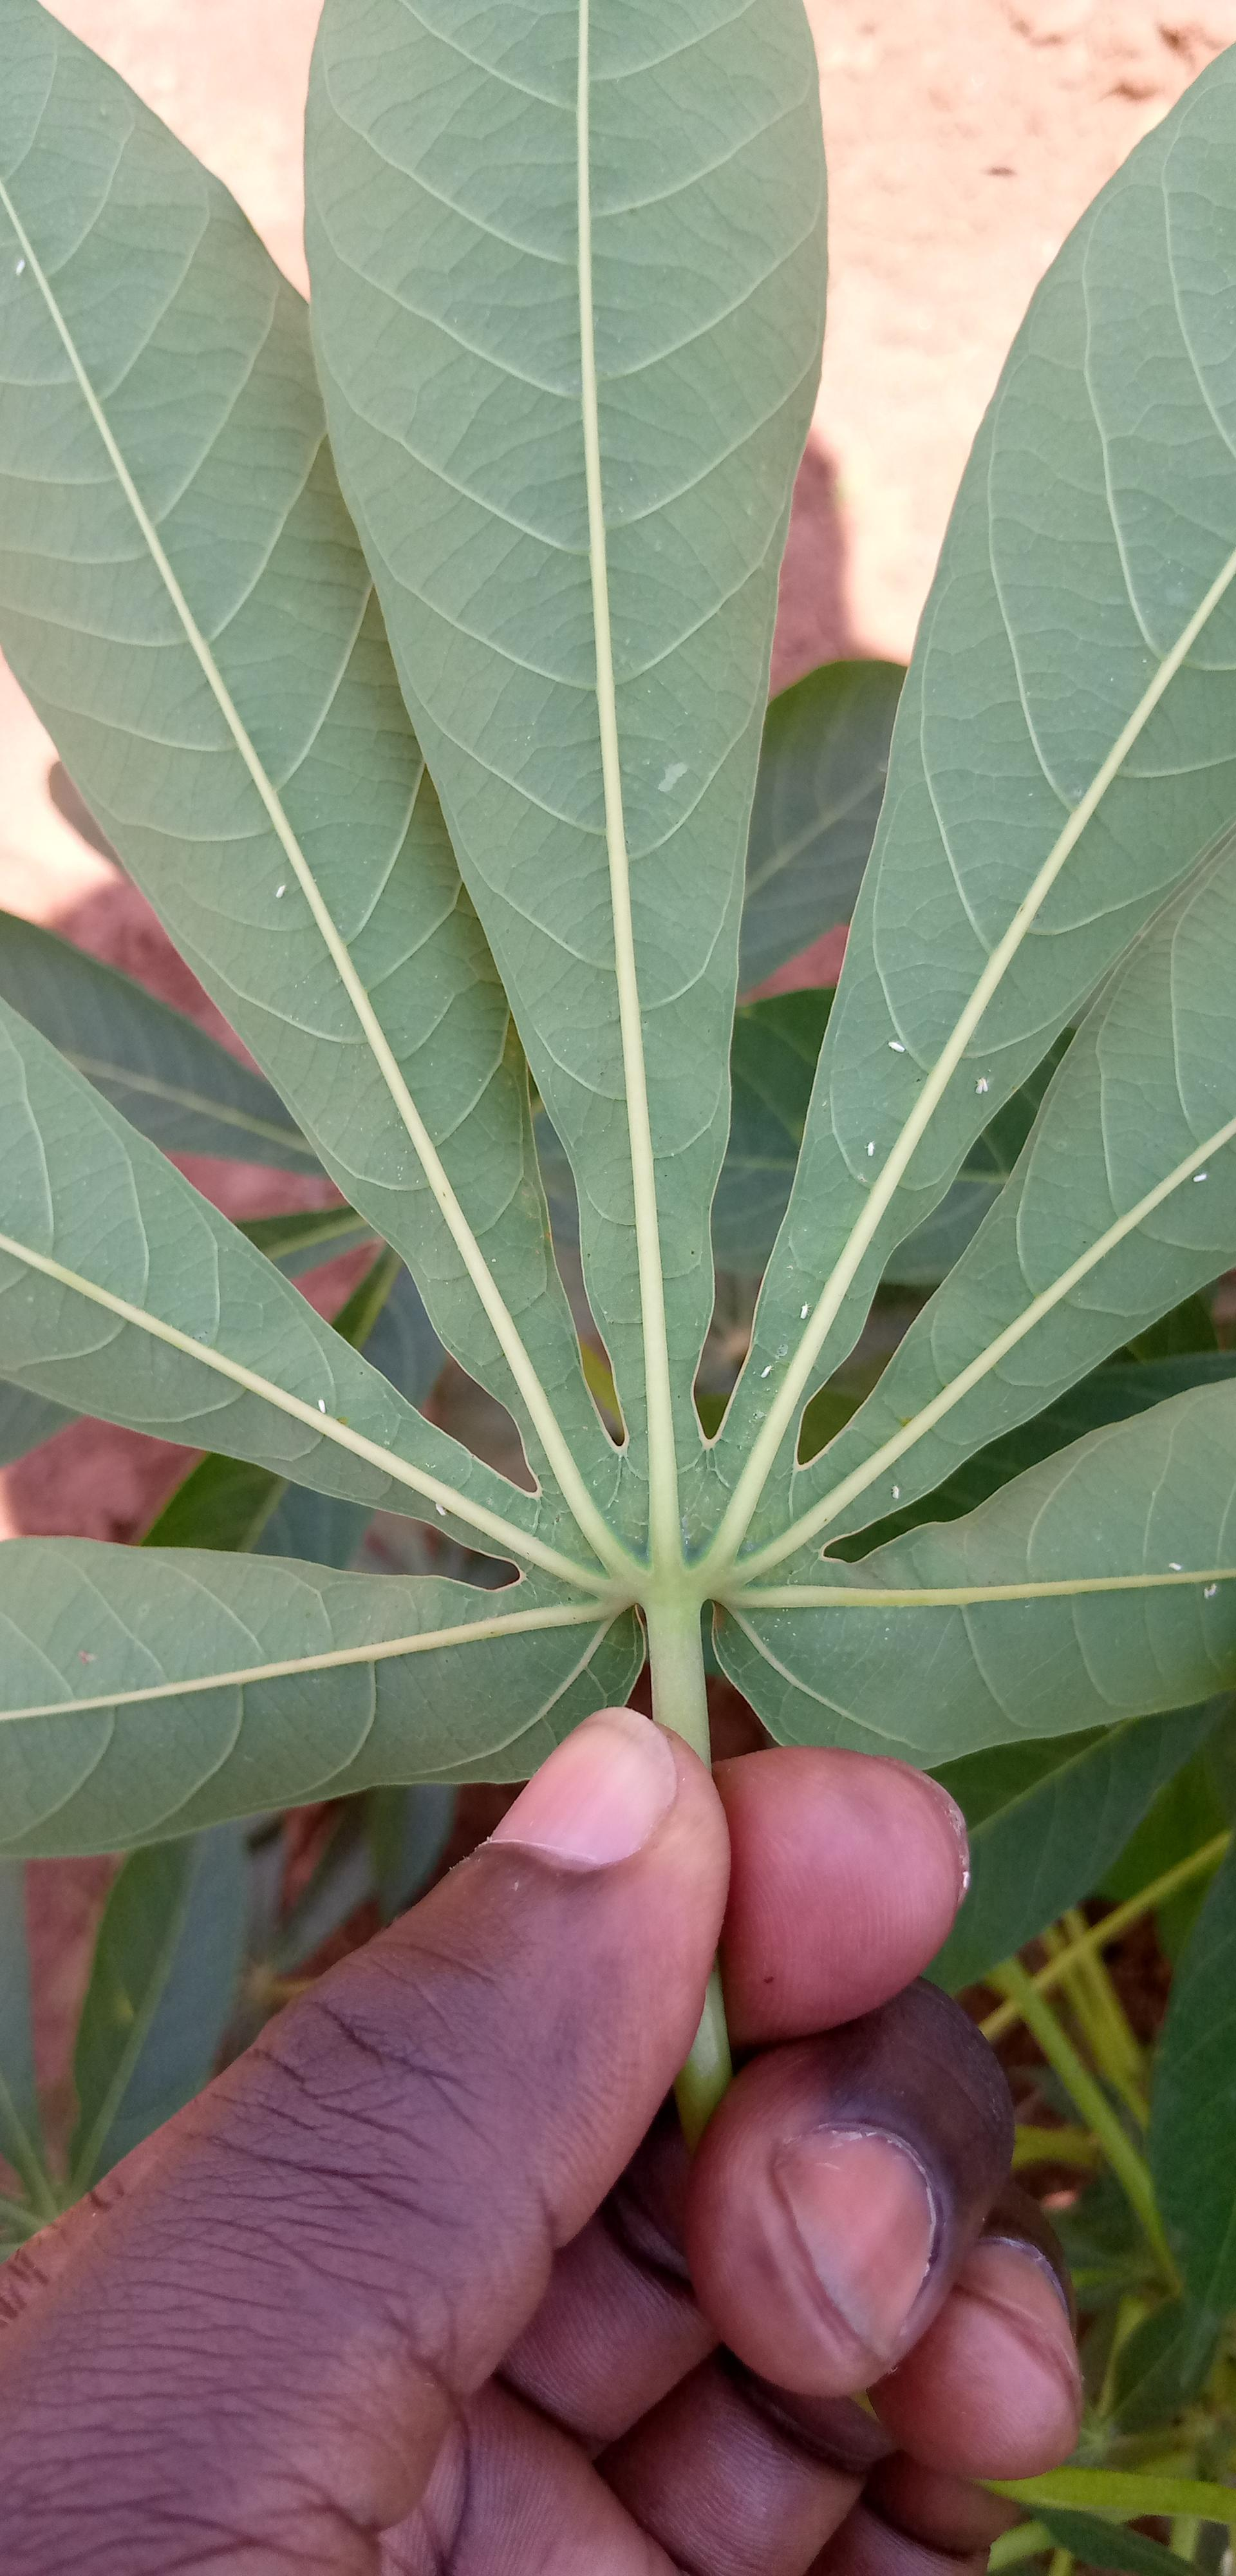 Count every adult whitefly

15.